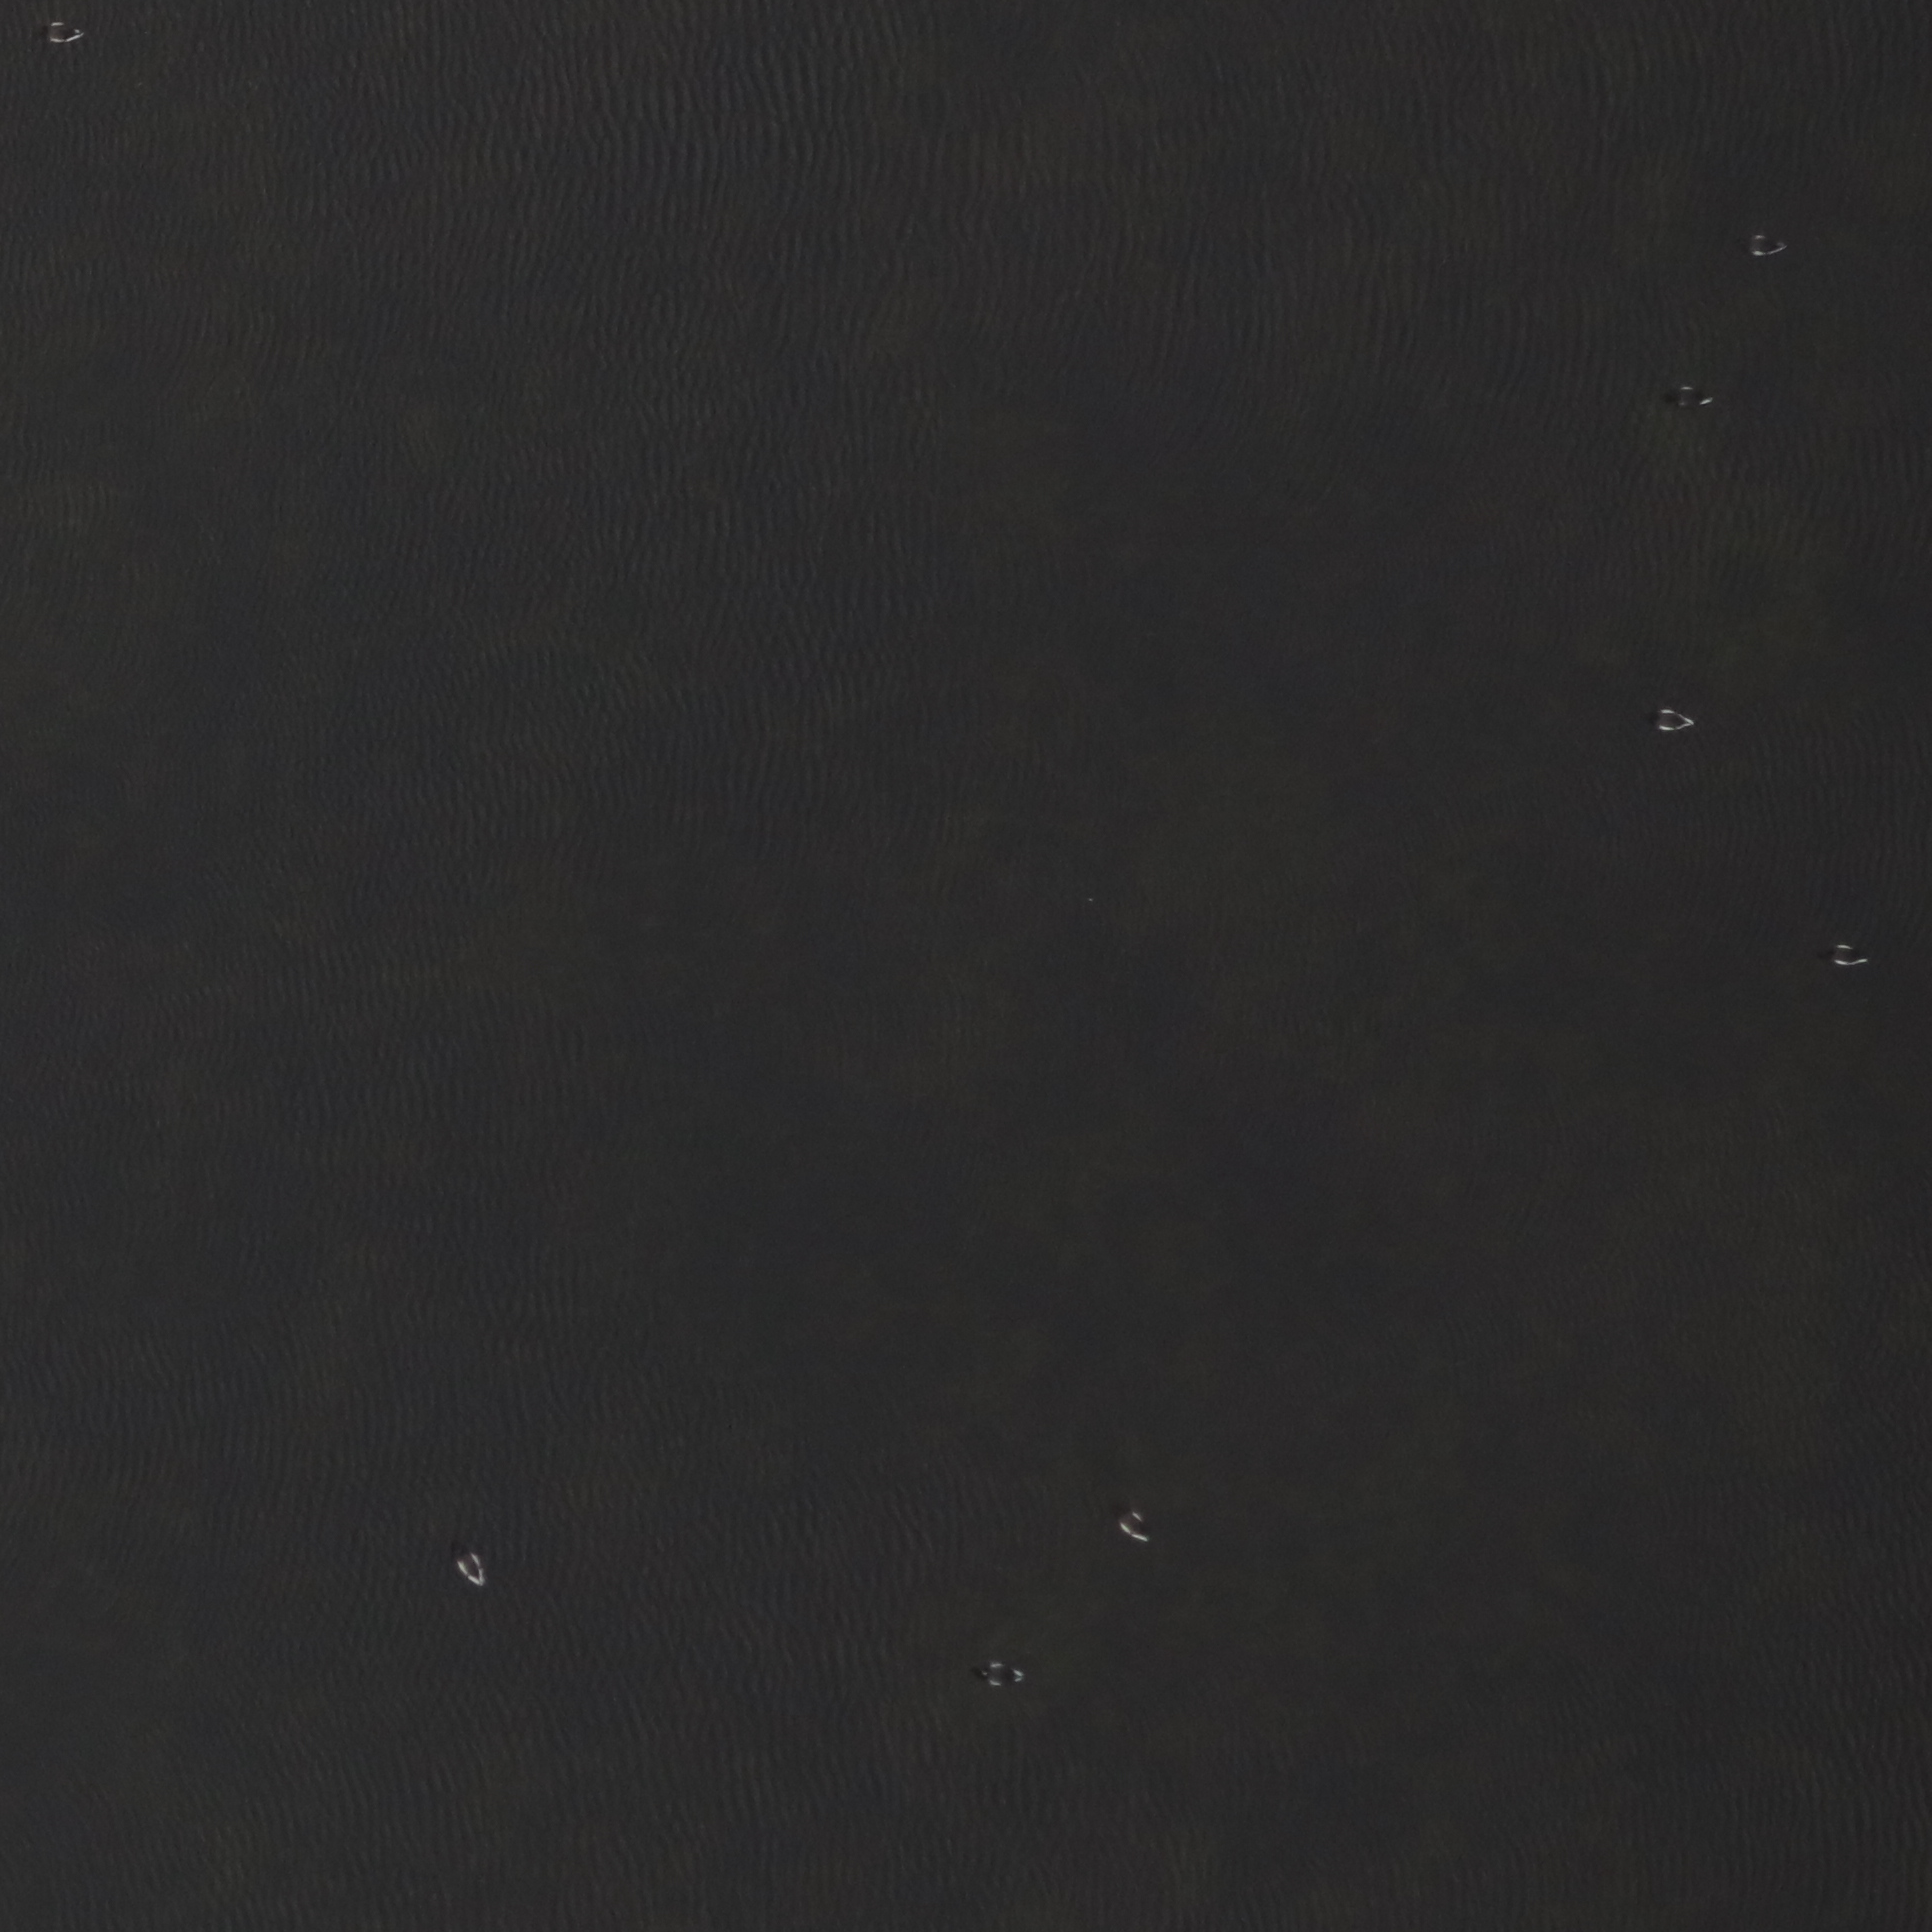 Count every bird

8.